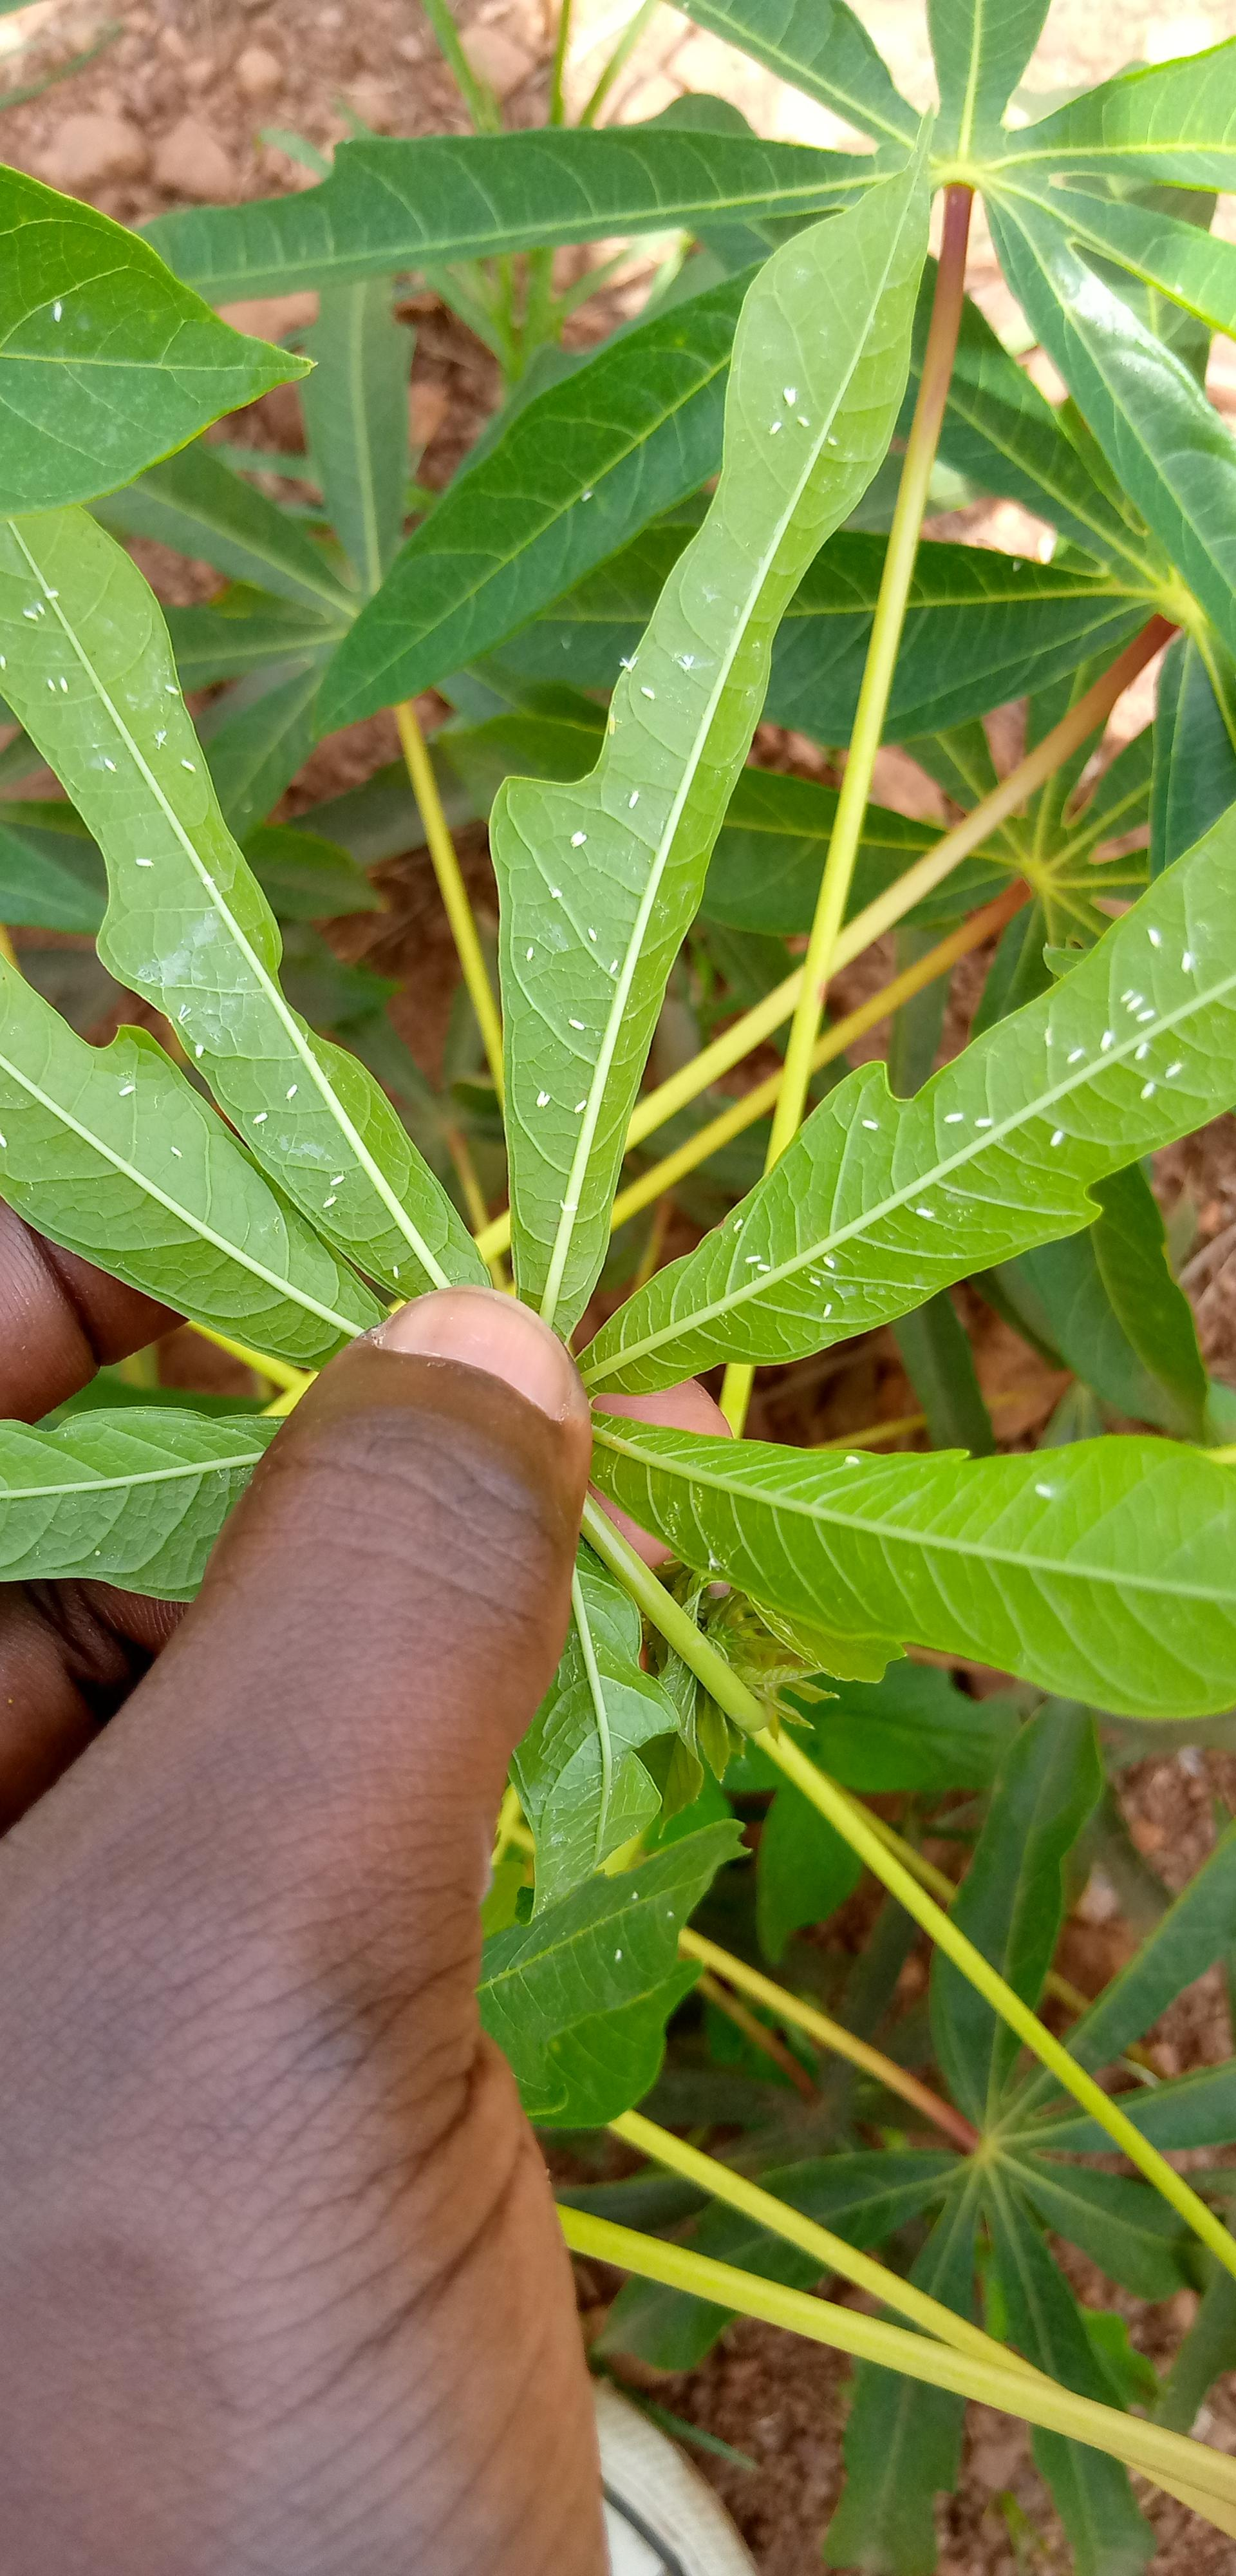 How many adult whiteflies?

63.